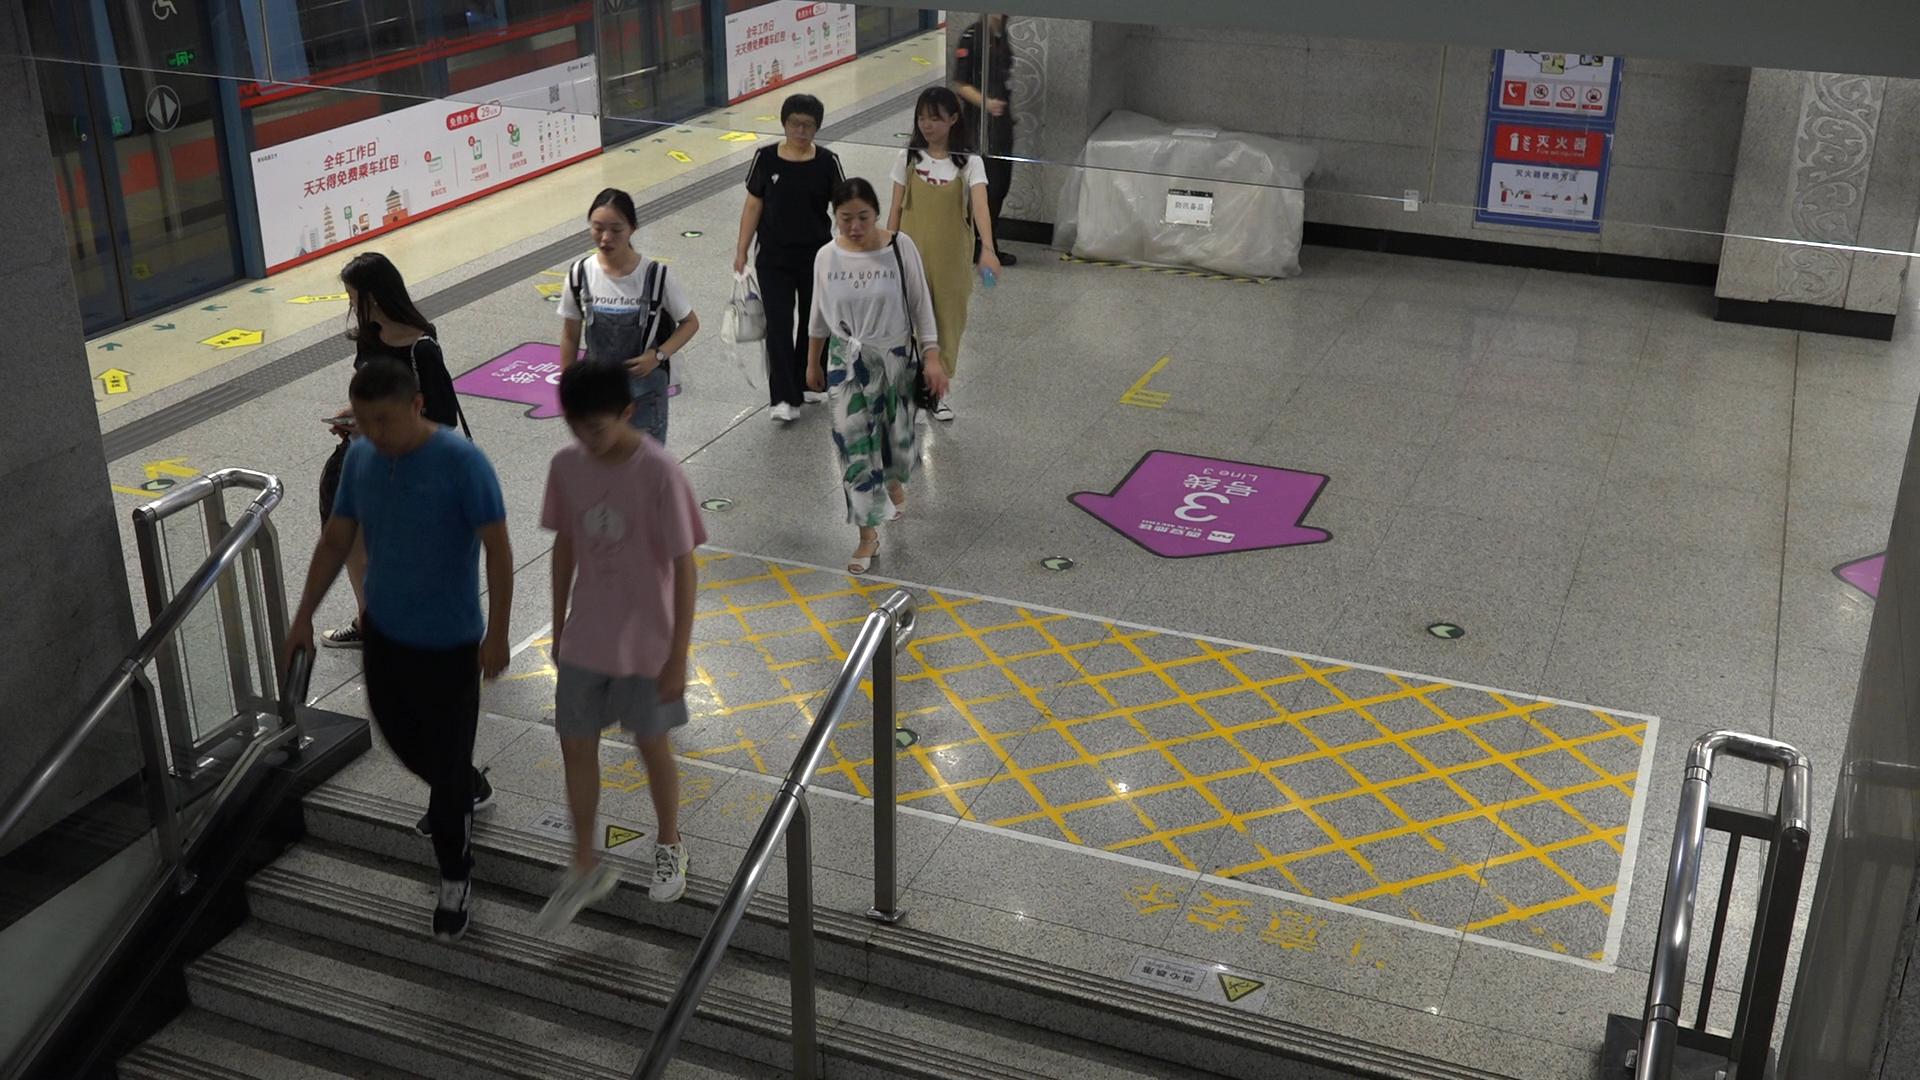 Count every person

8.